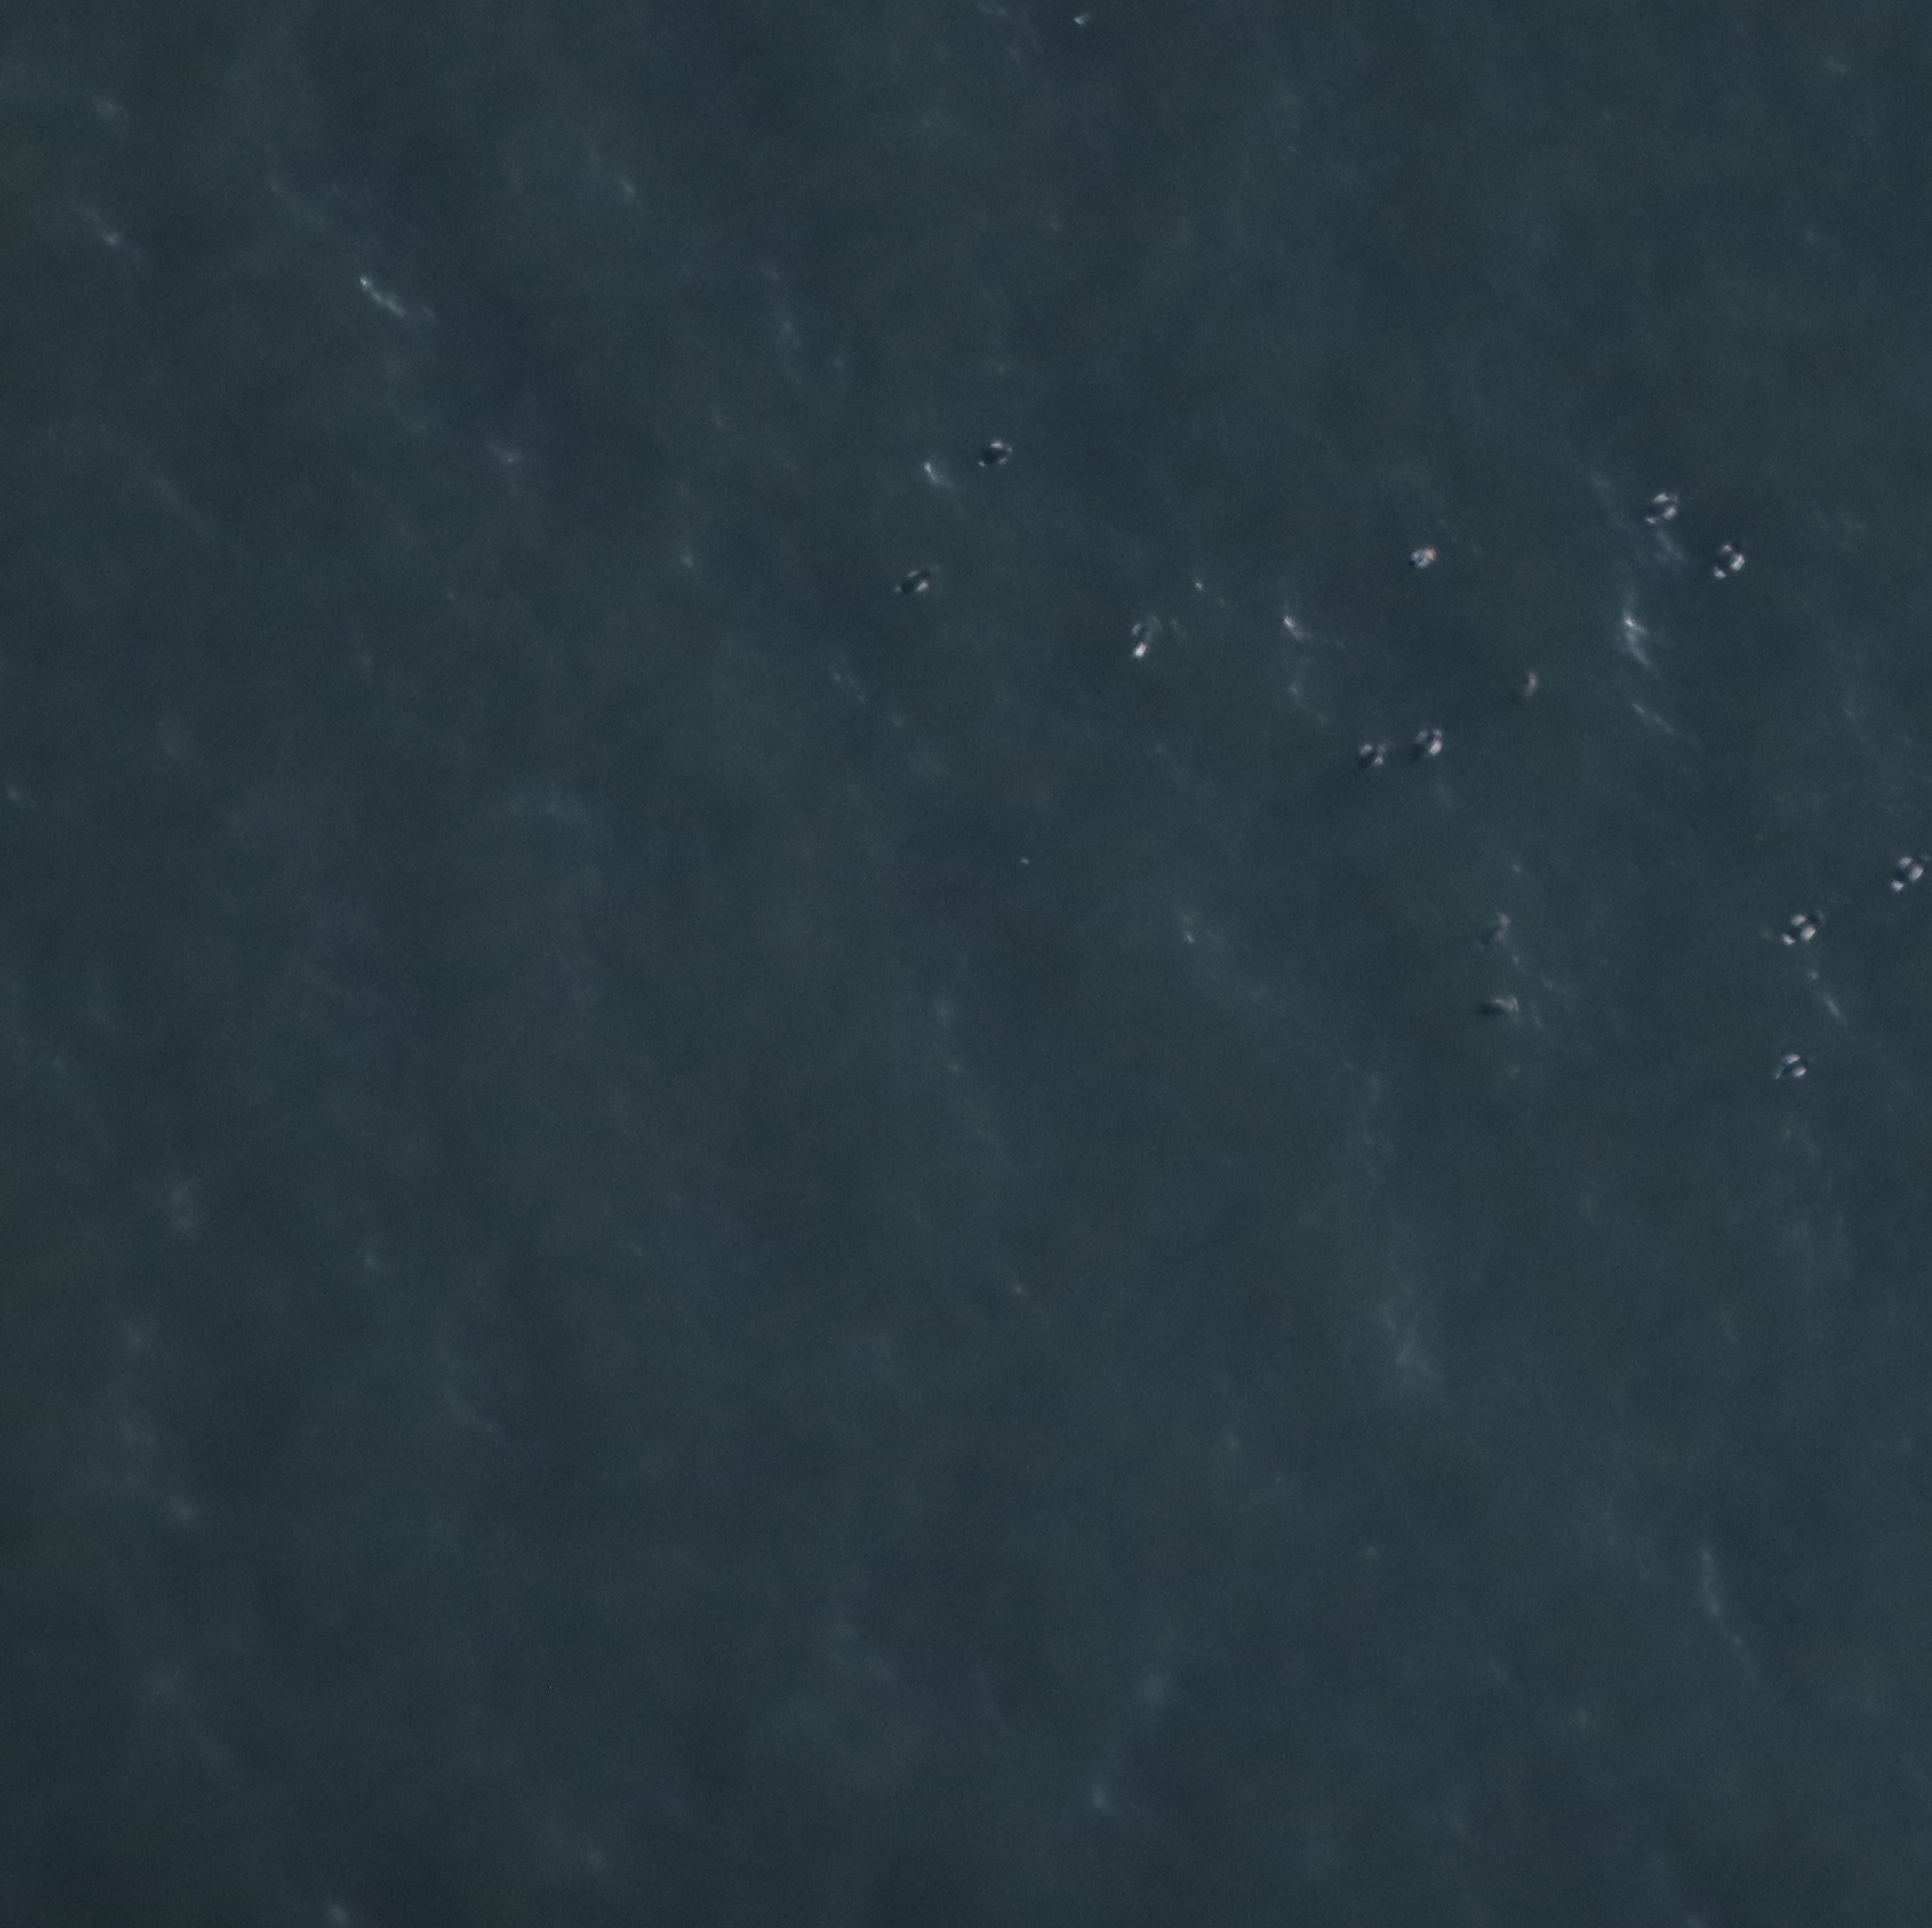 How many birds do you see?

14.